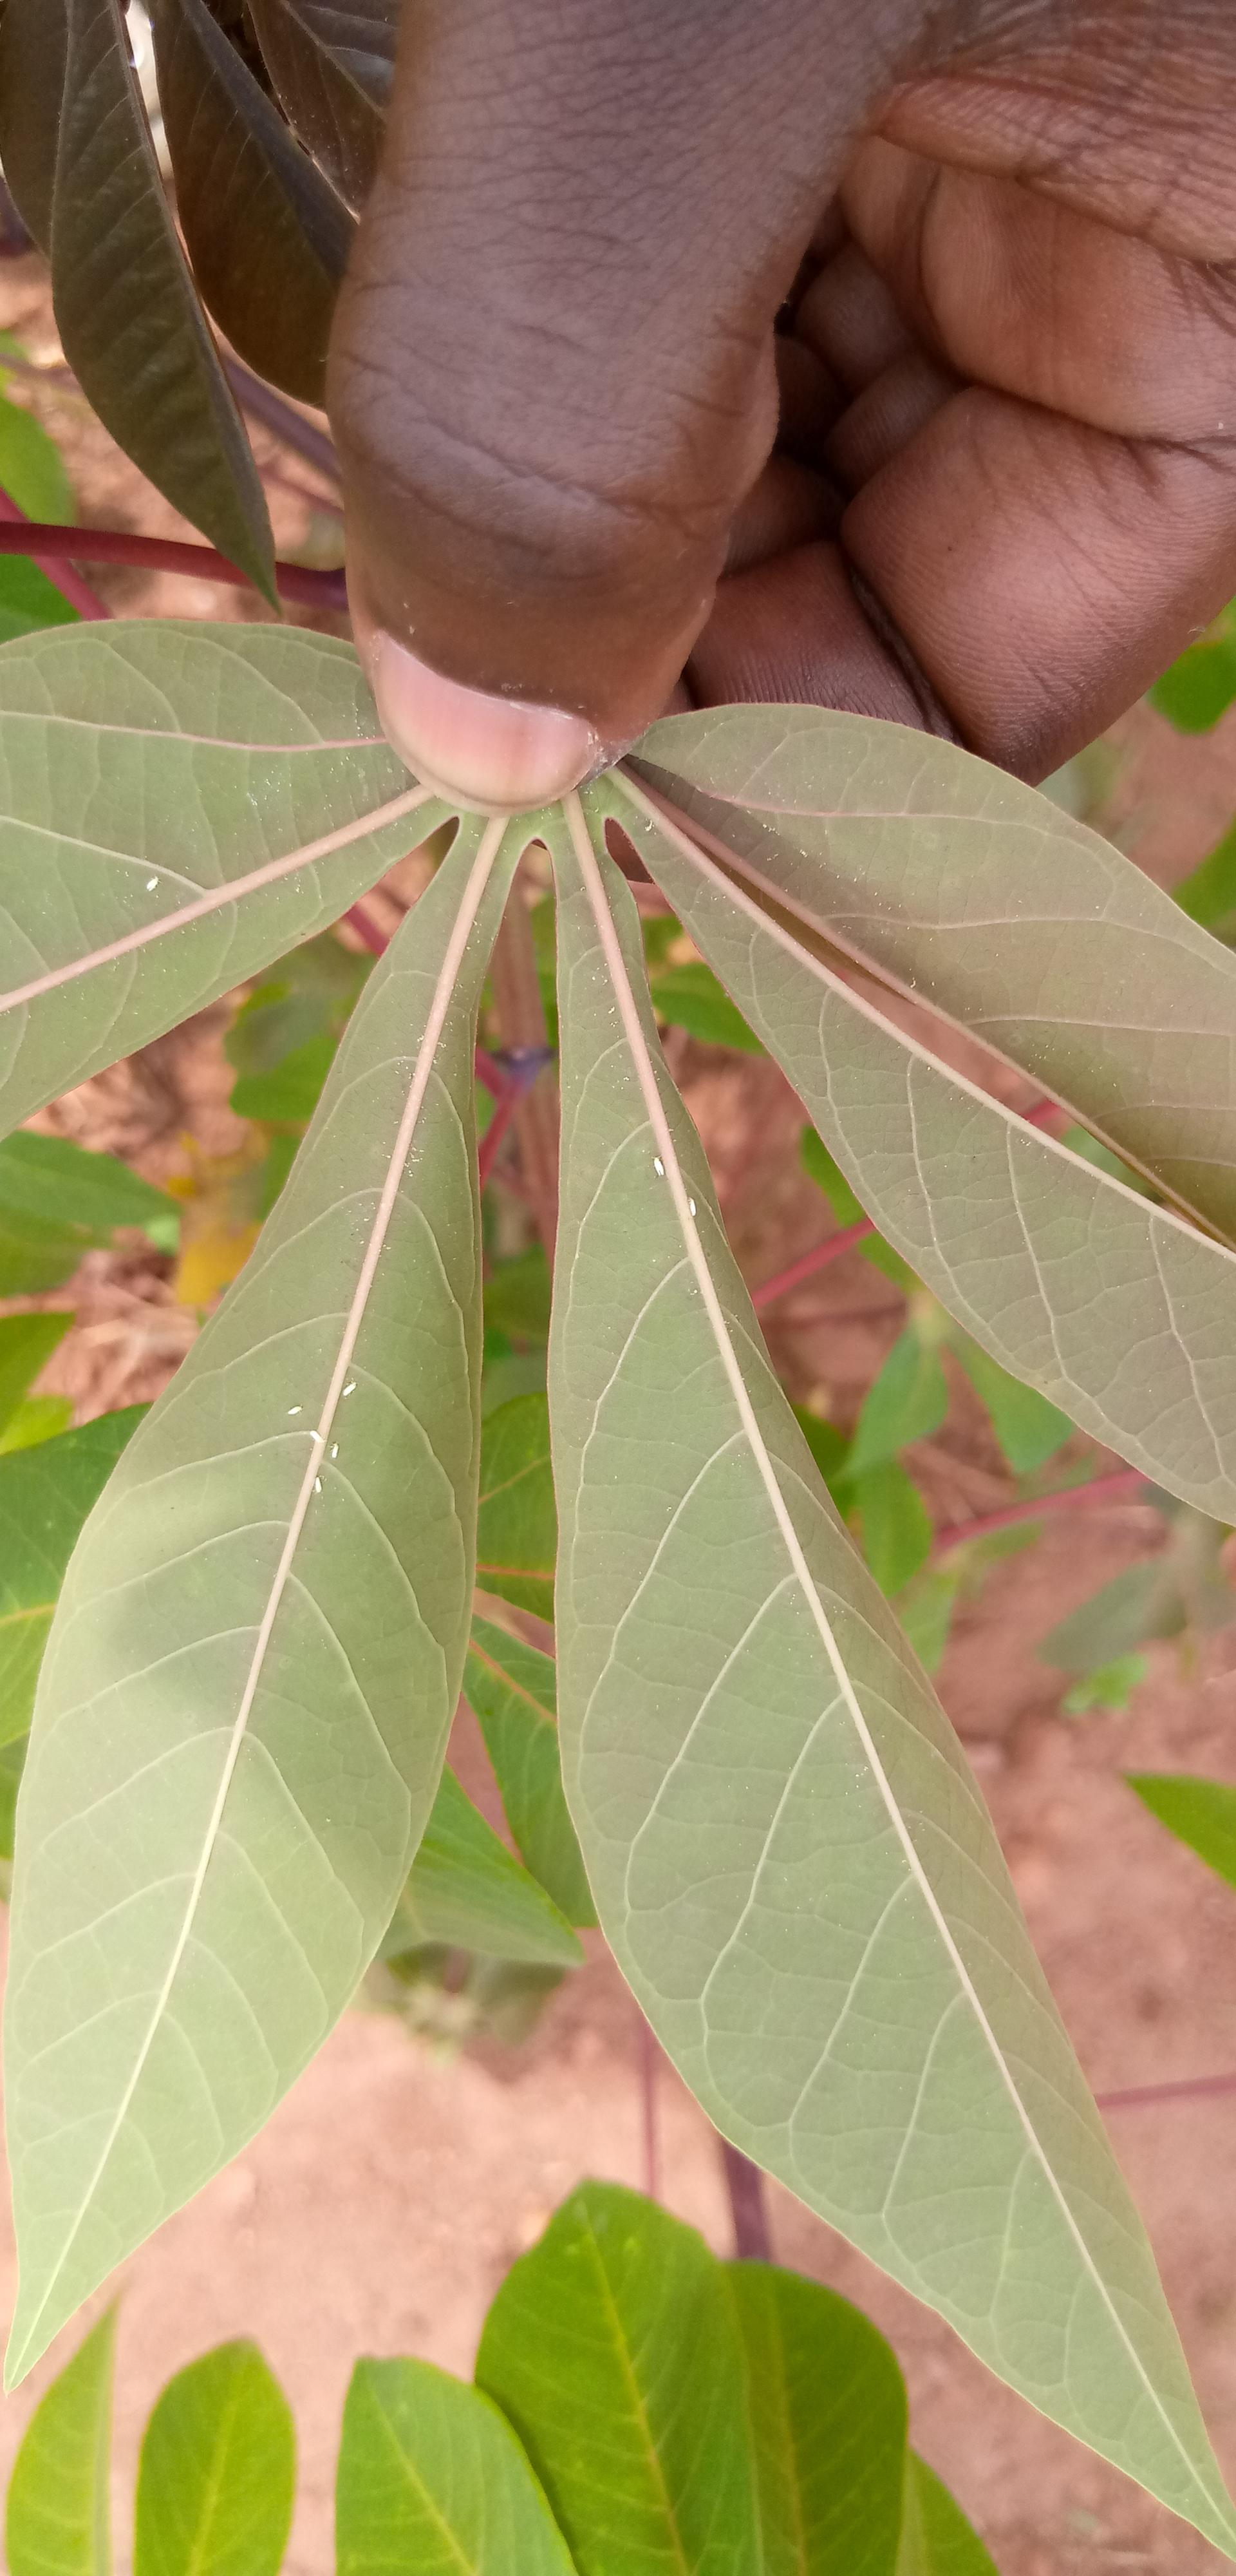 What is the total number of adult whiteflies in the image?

8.